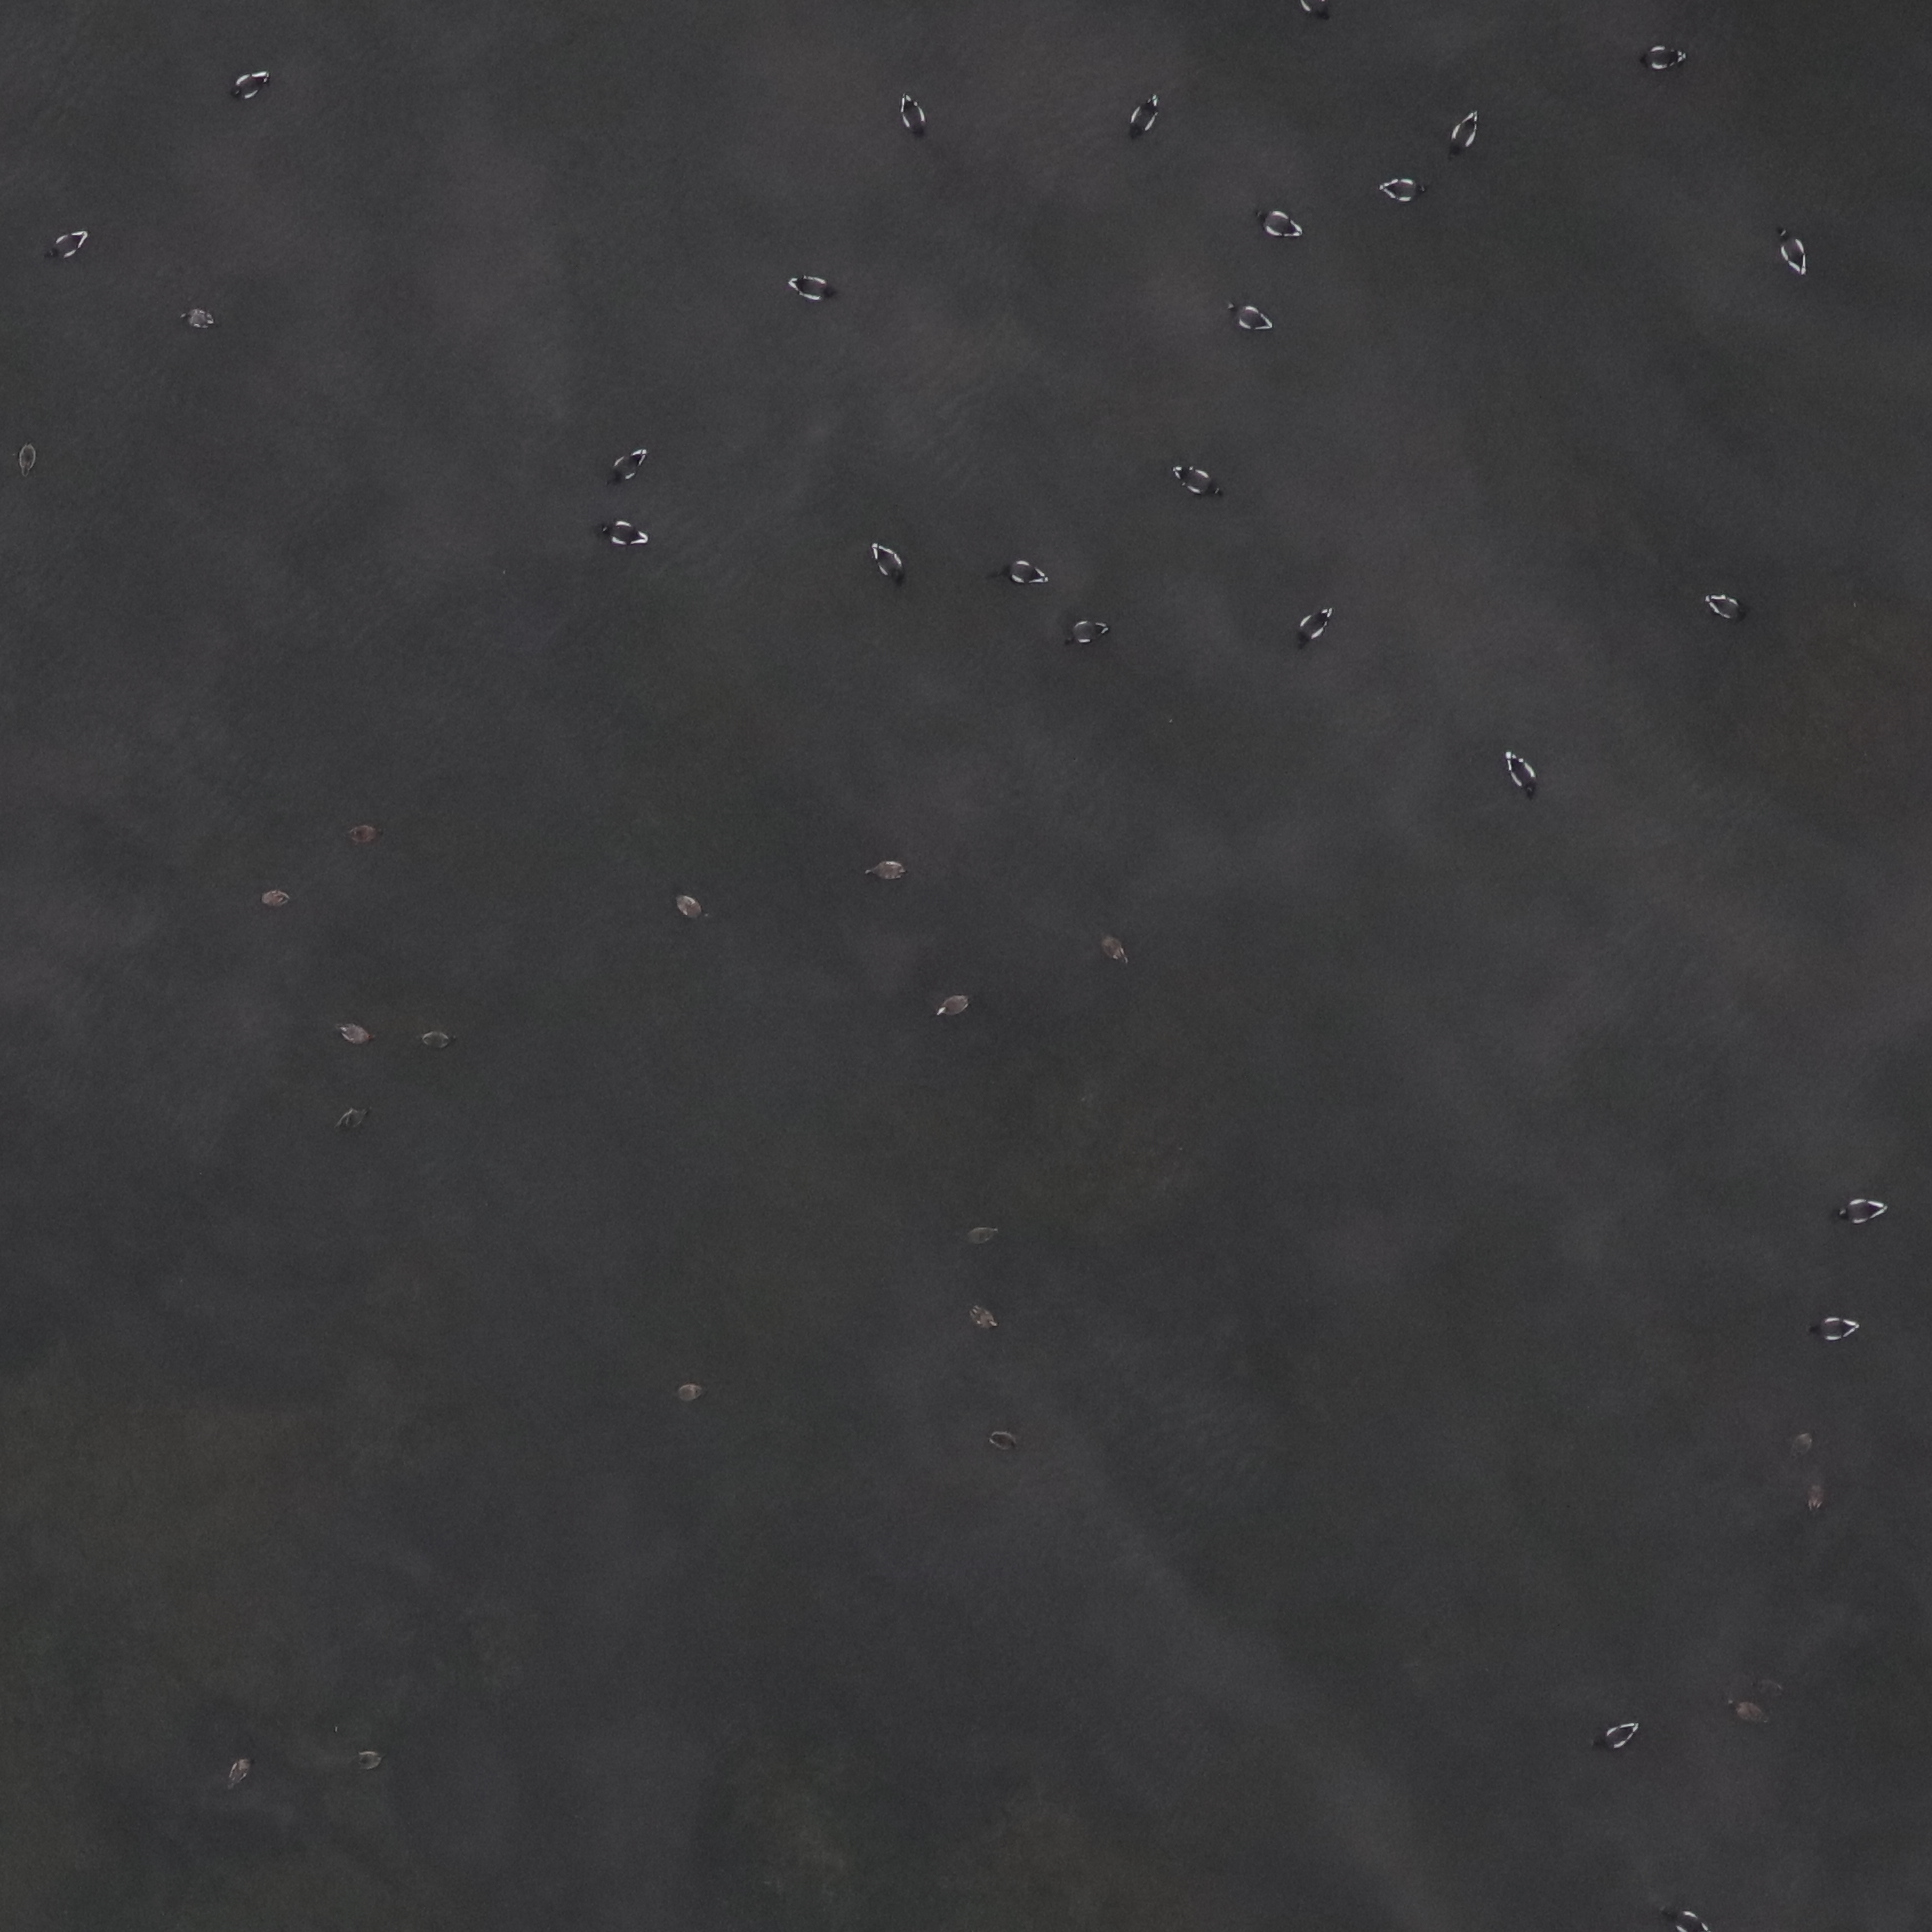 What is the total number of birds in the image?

46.